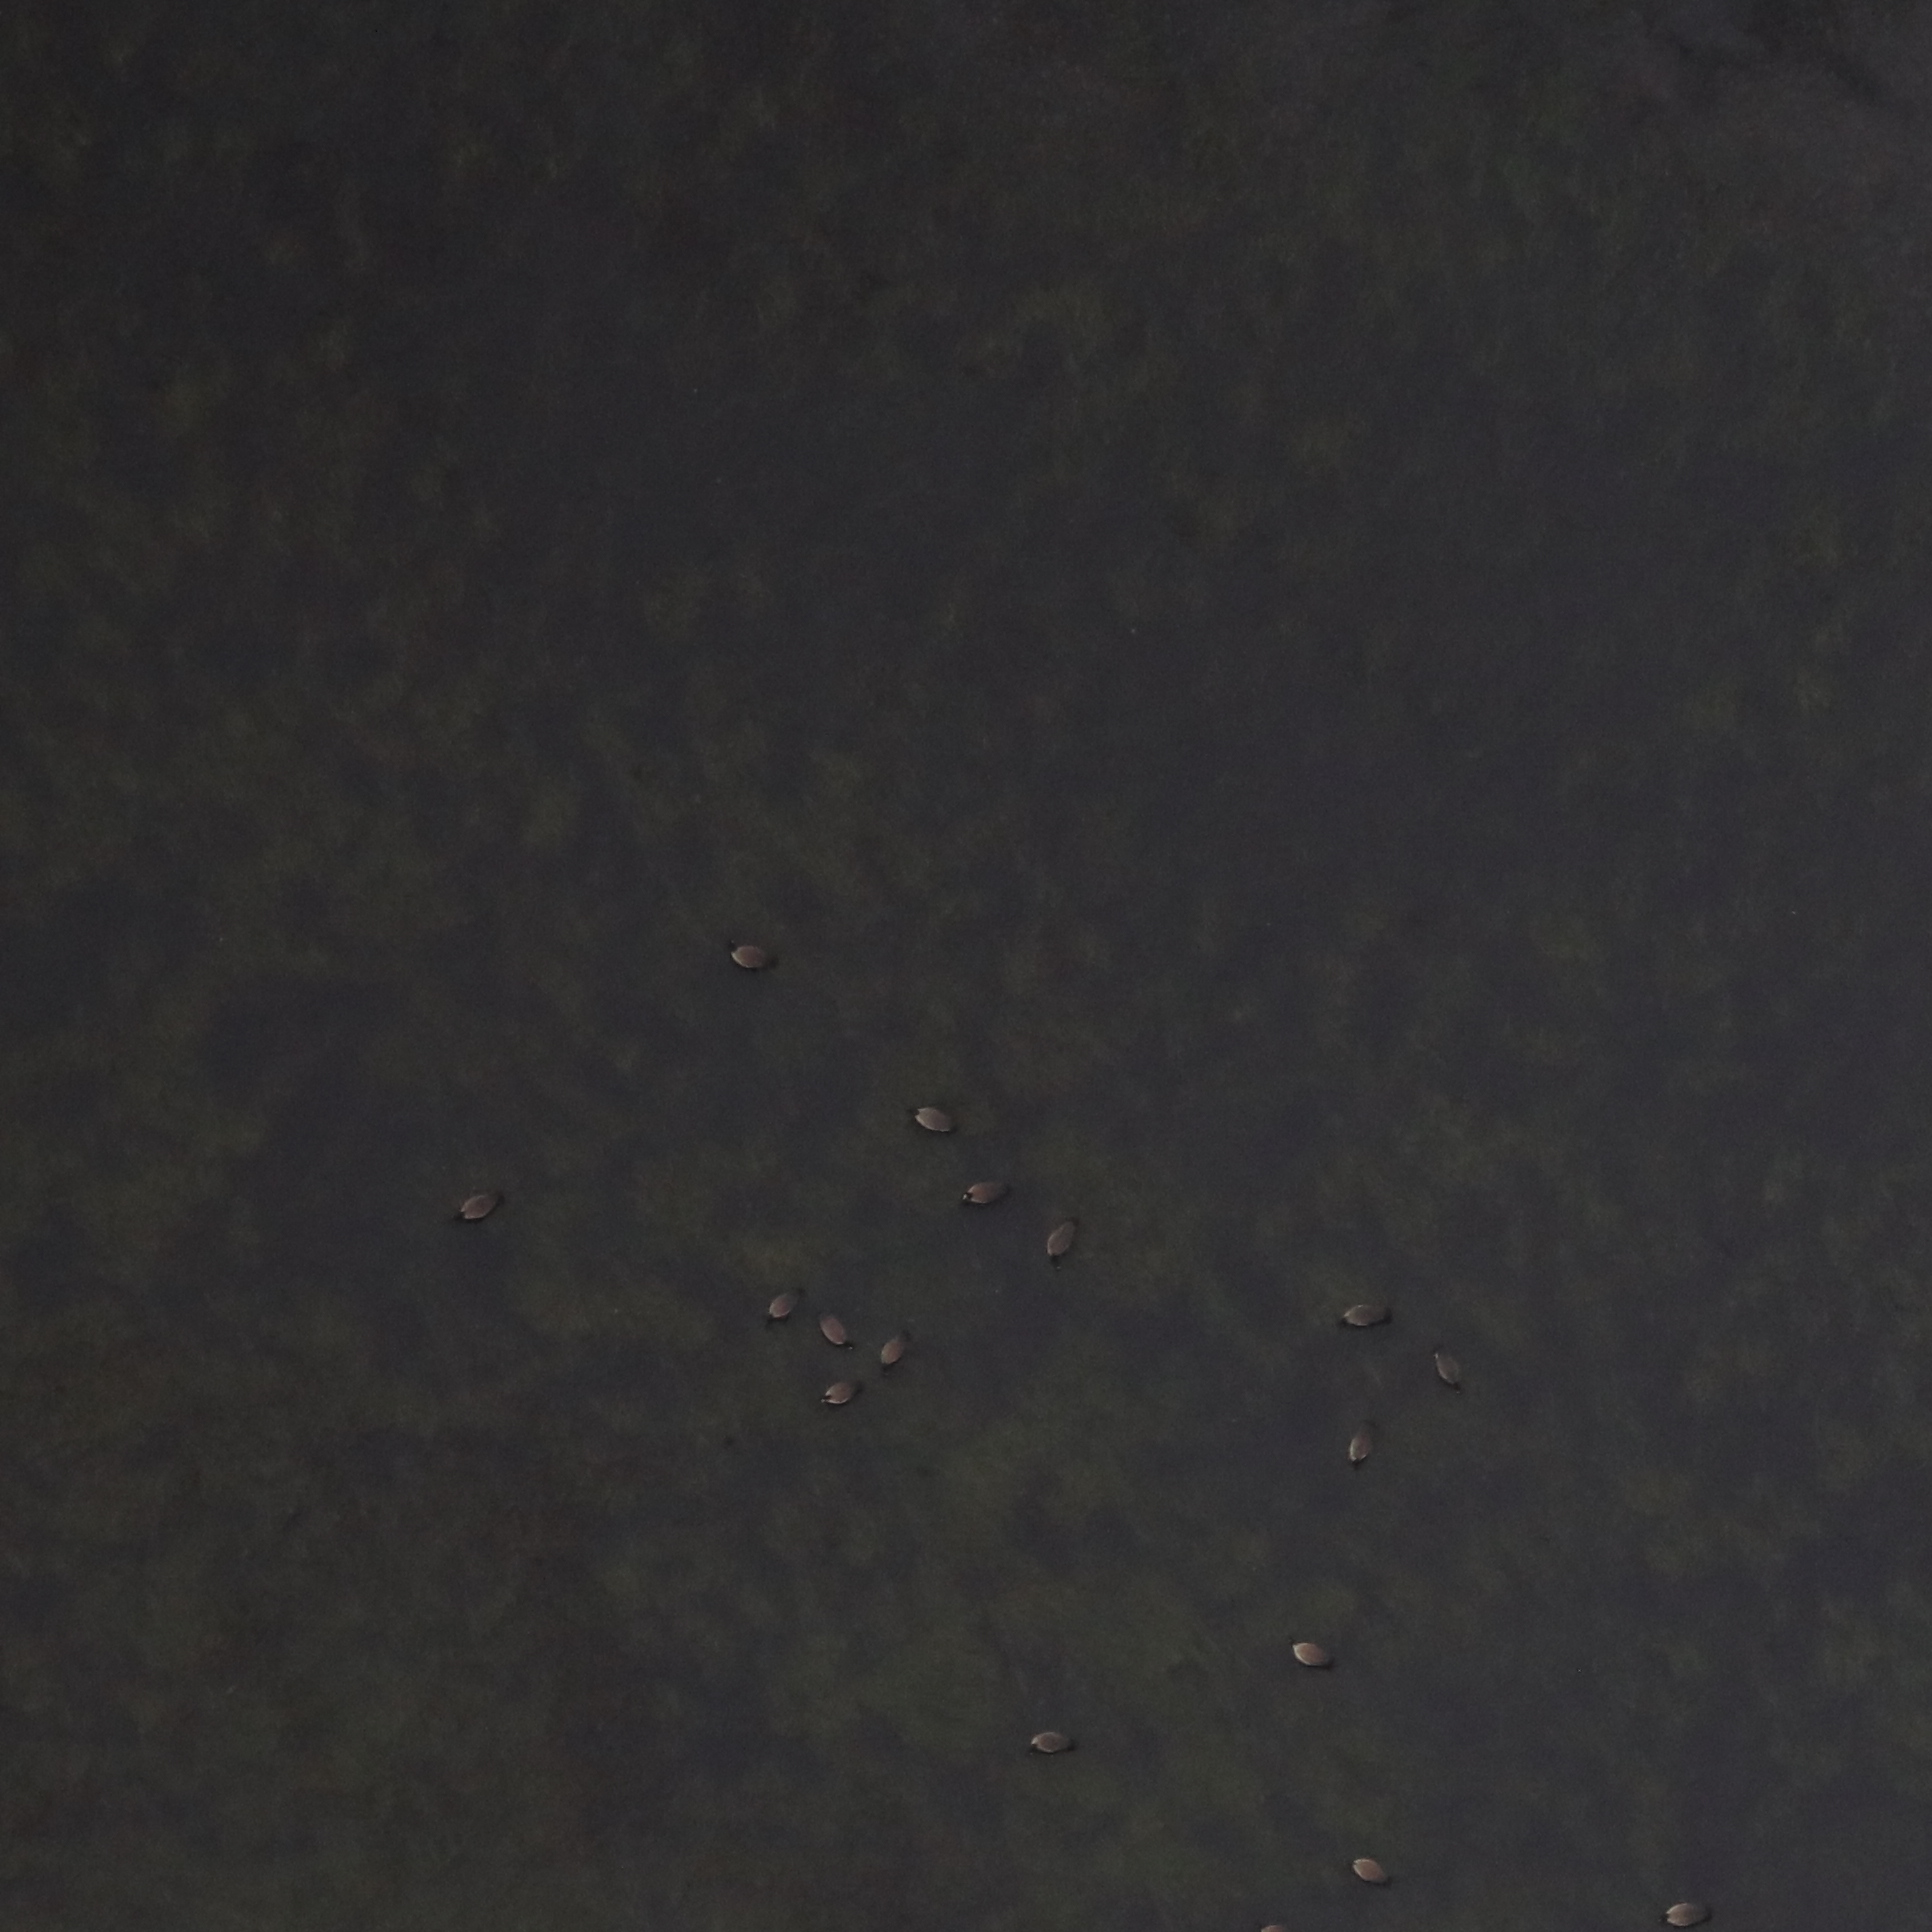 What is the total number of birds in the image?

16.